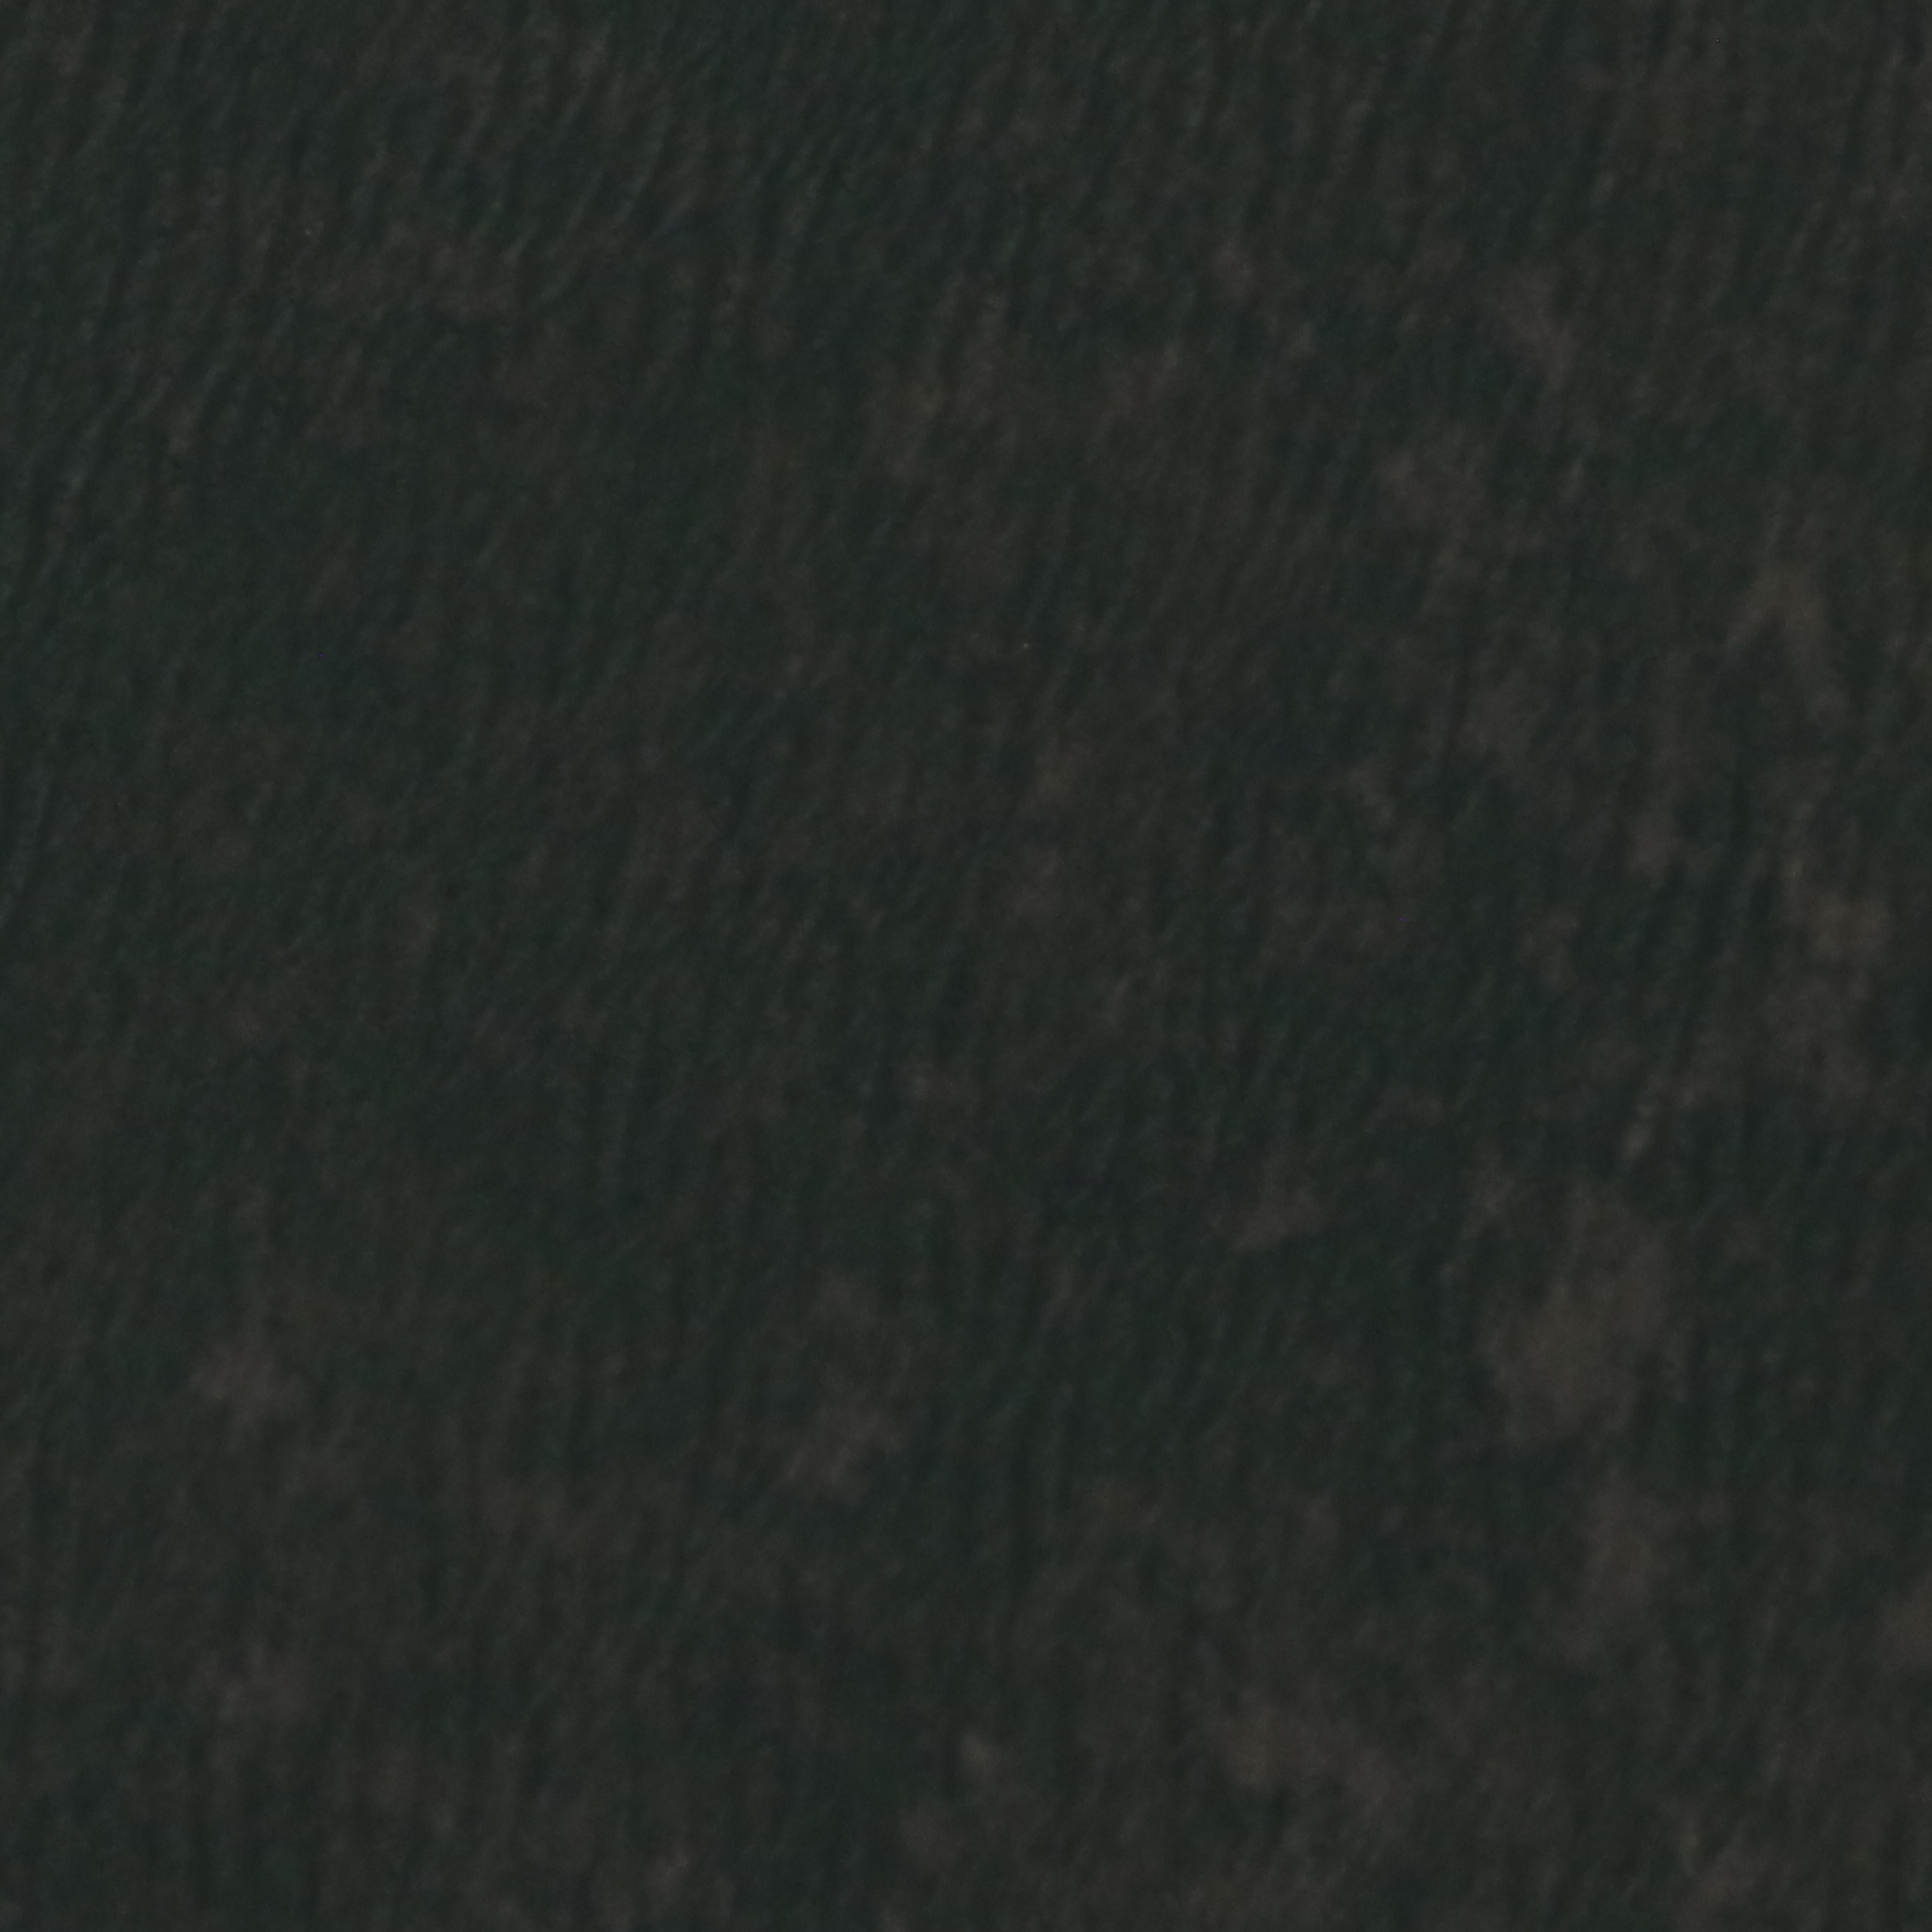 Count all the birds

0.